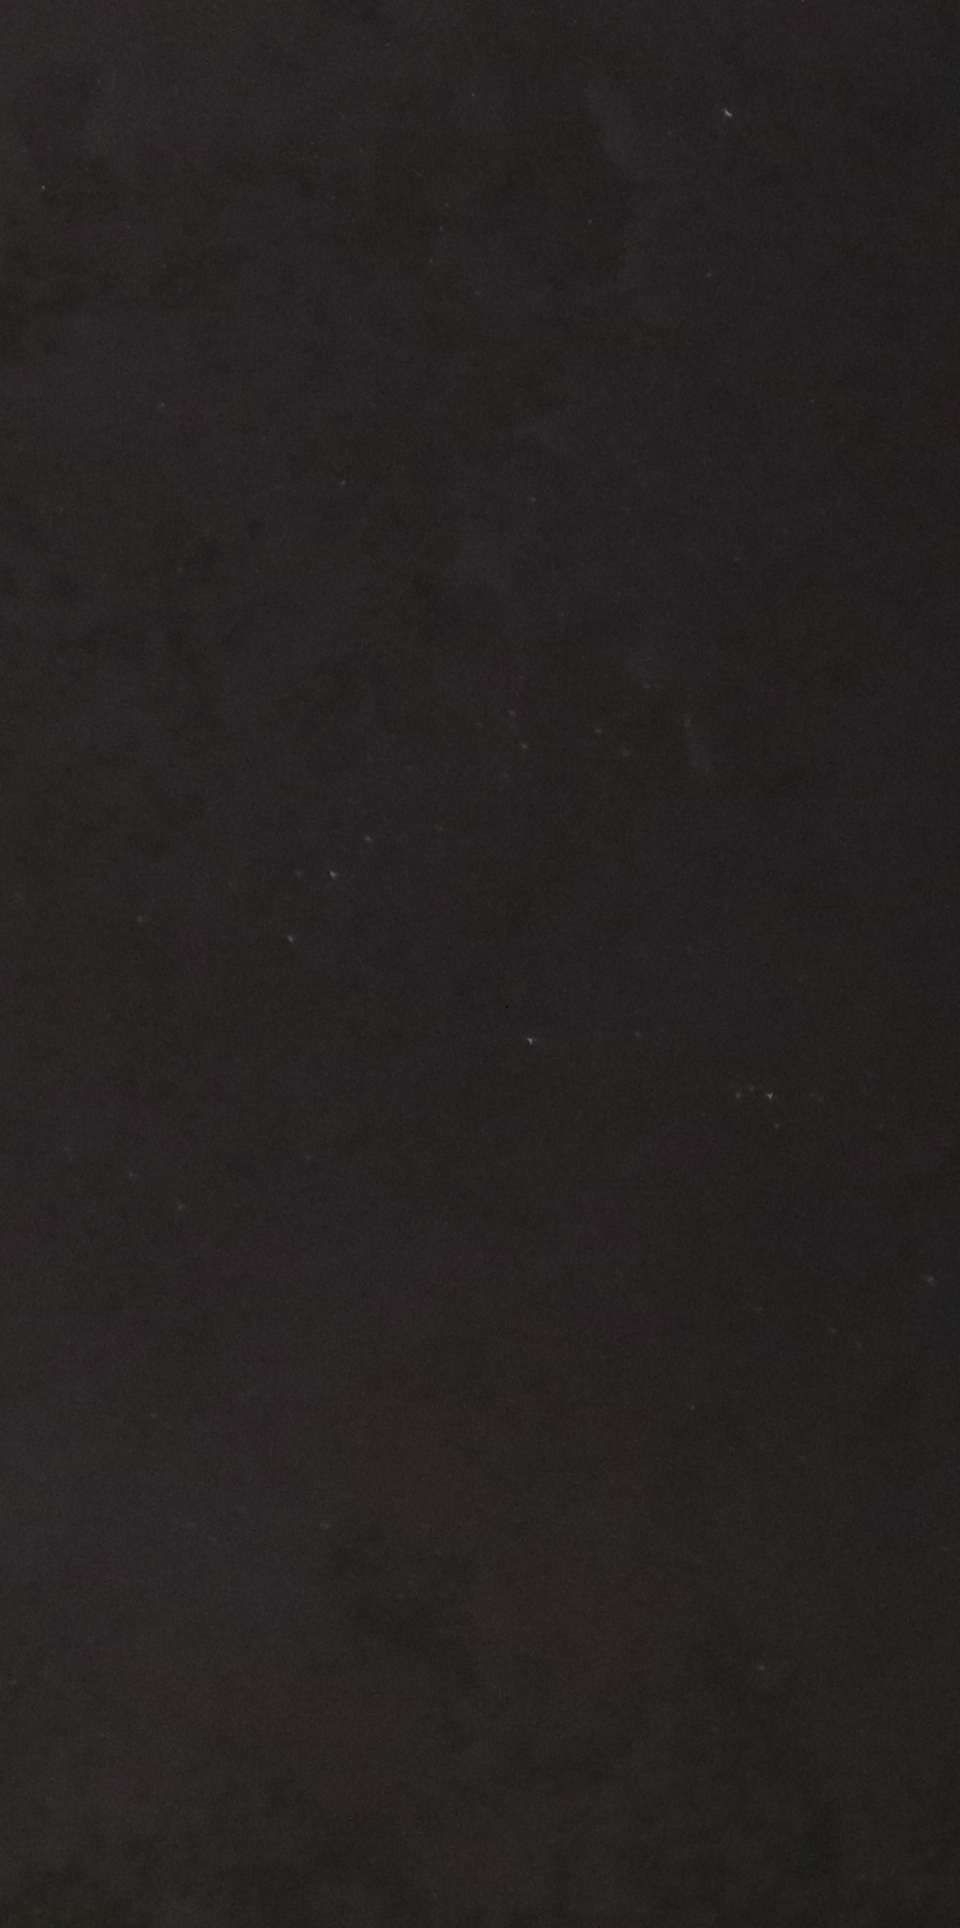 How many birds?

0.